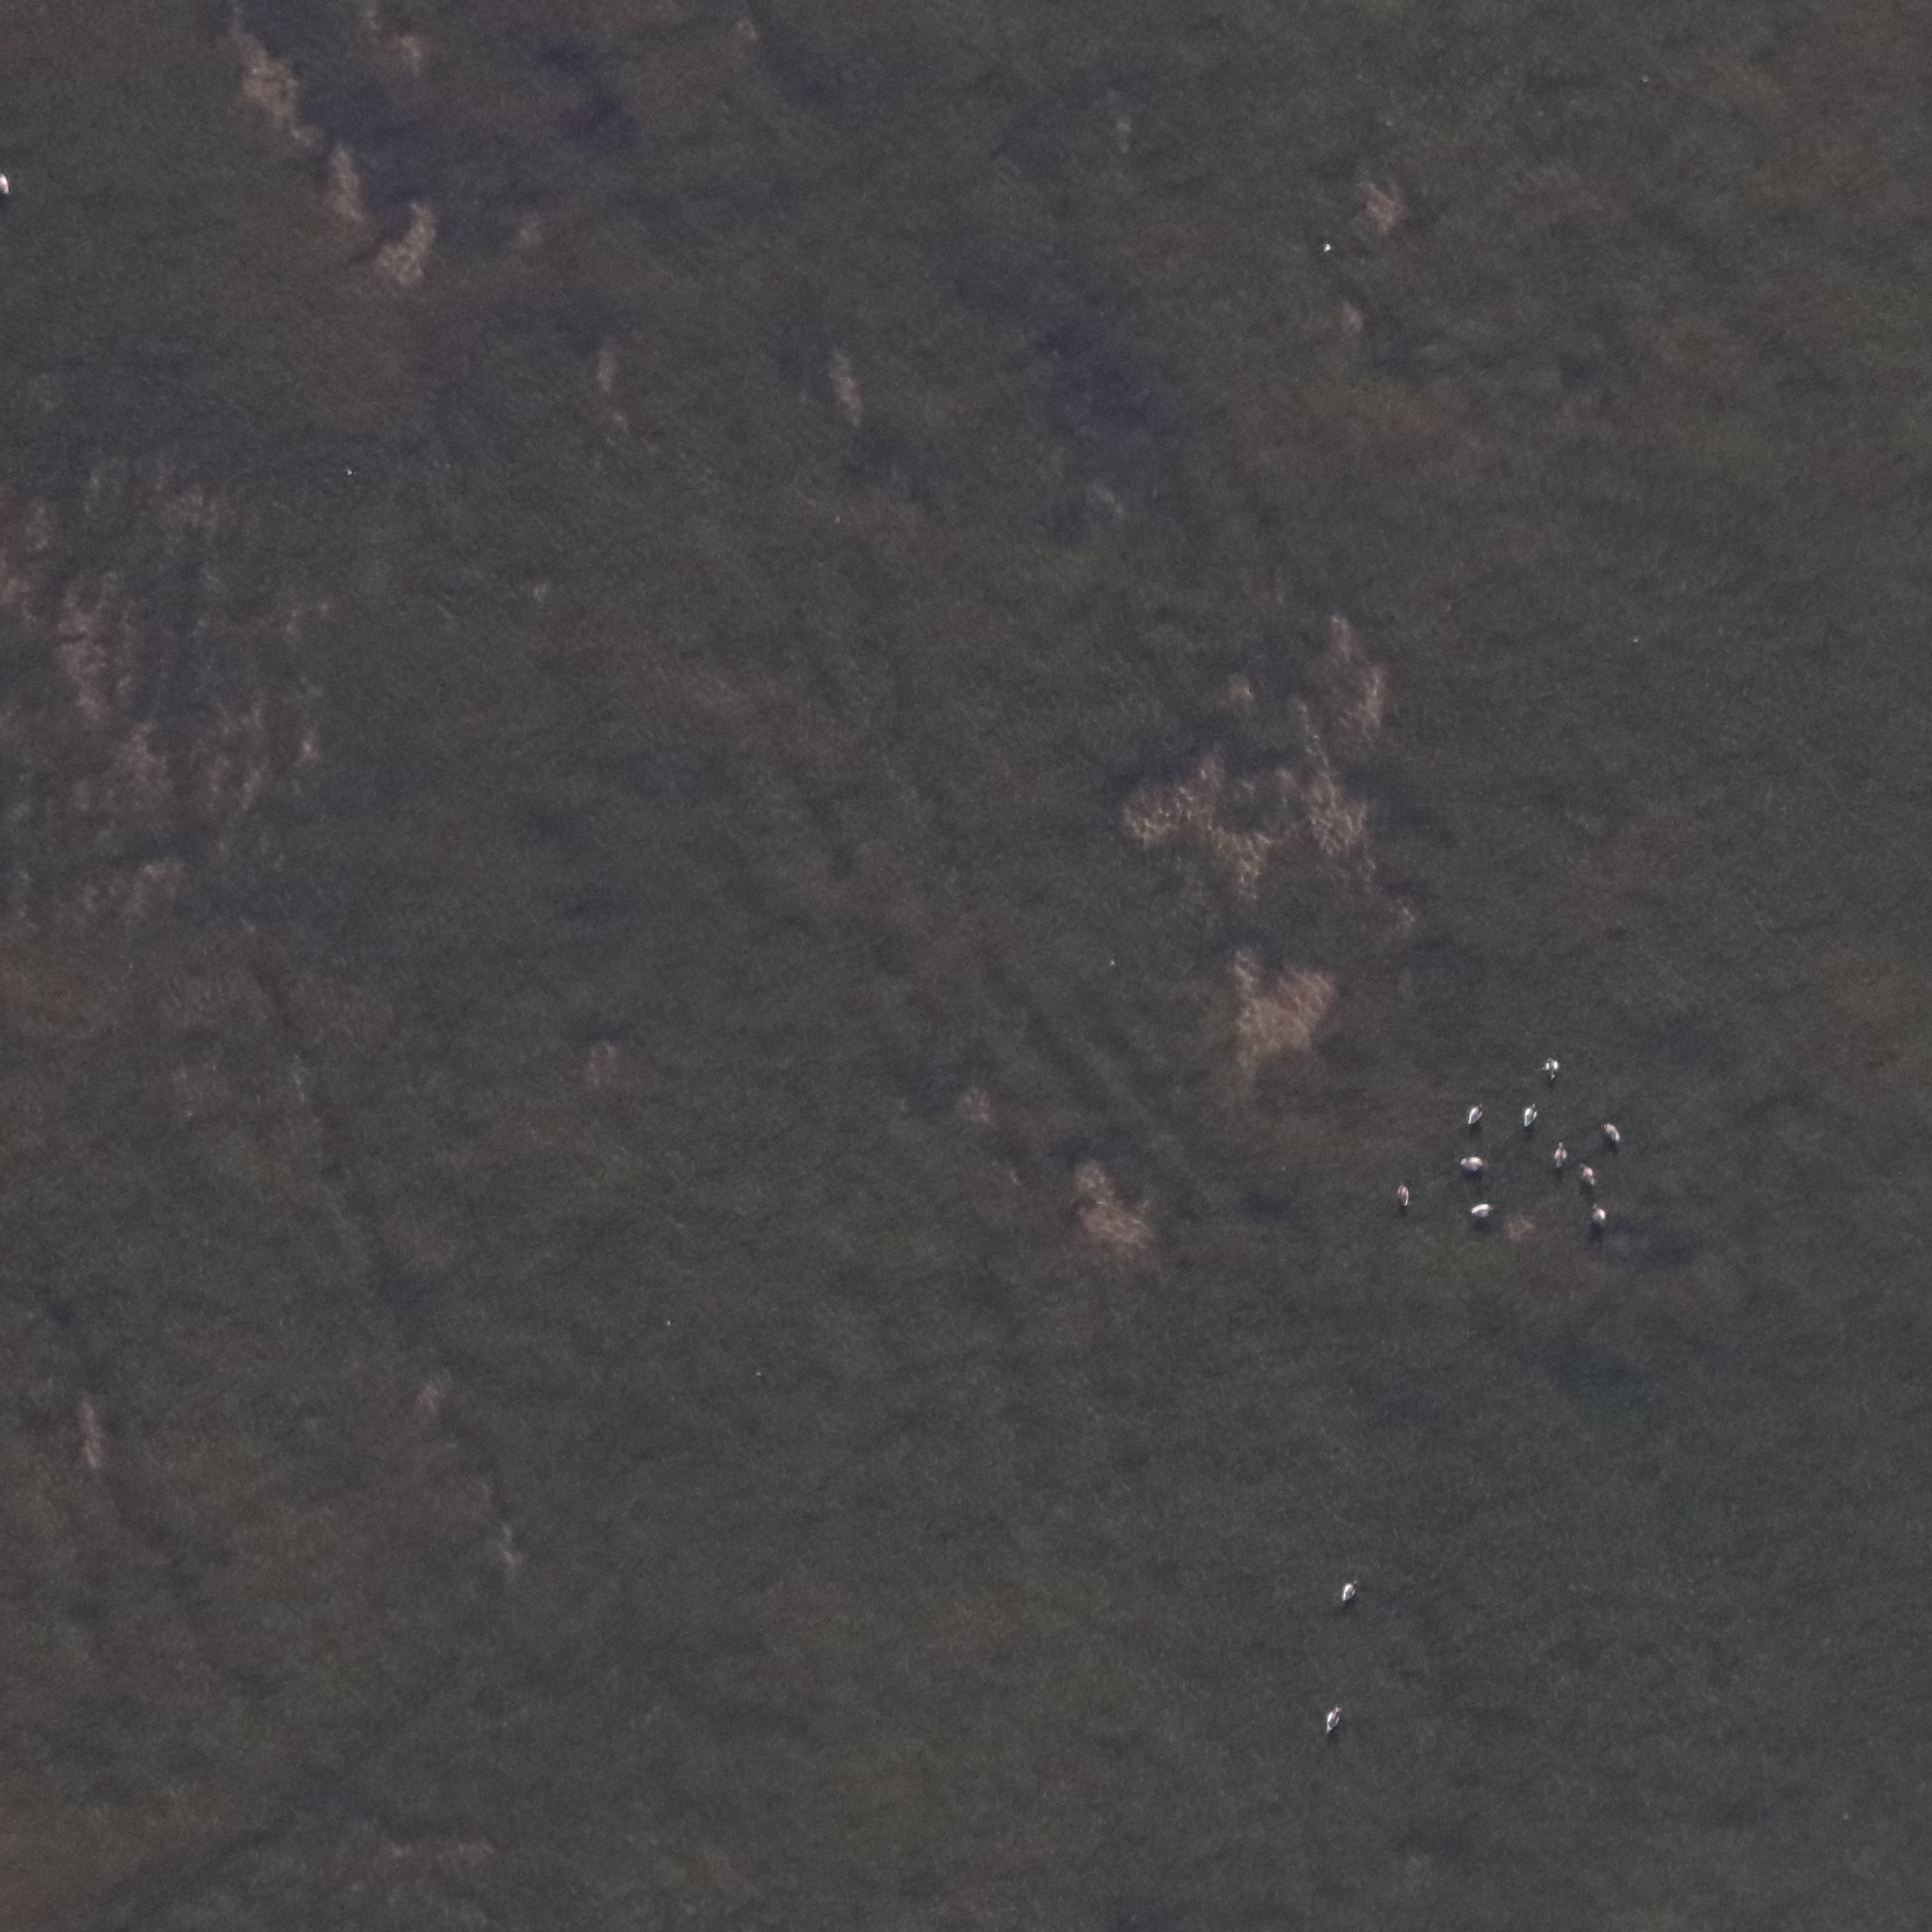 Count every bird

13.